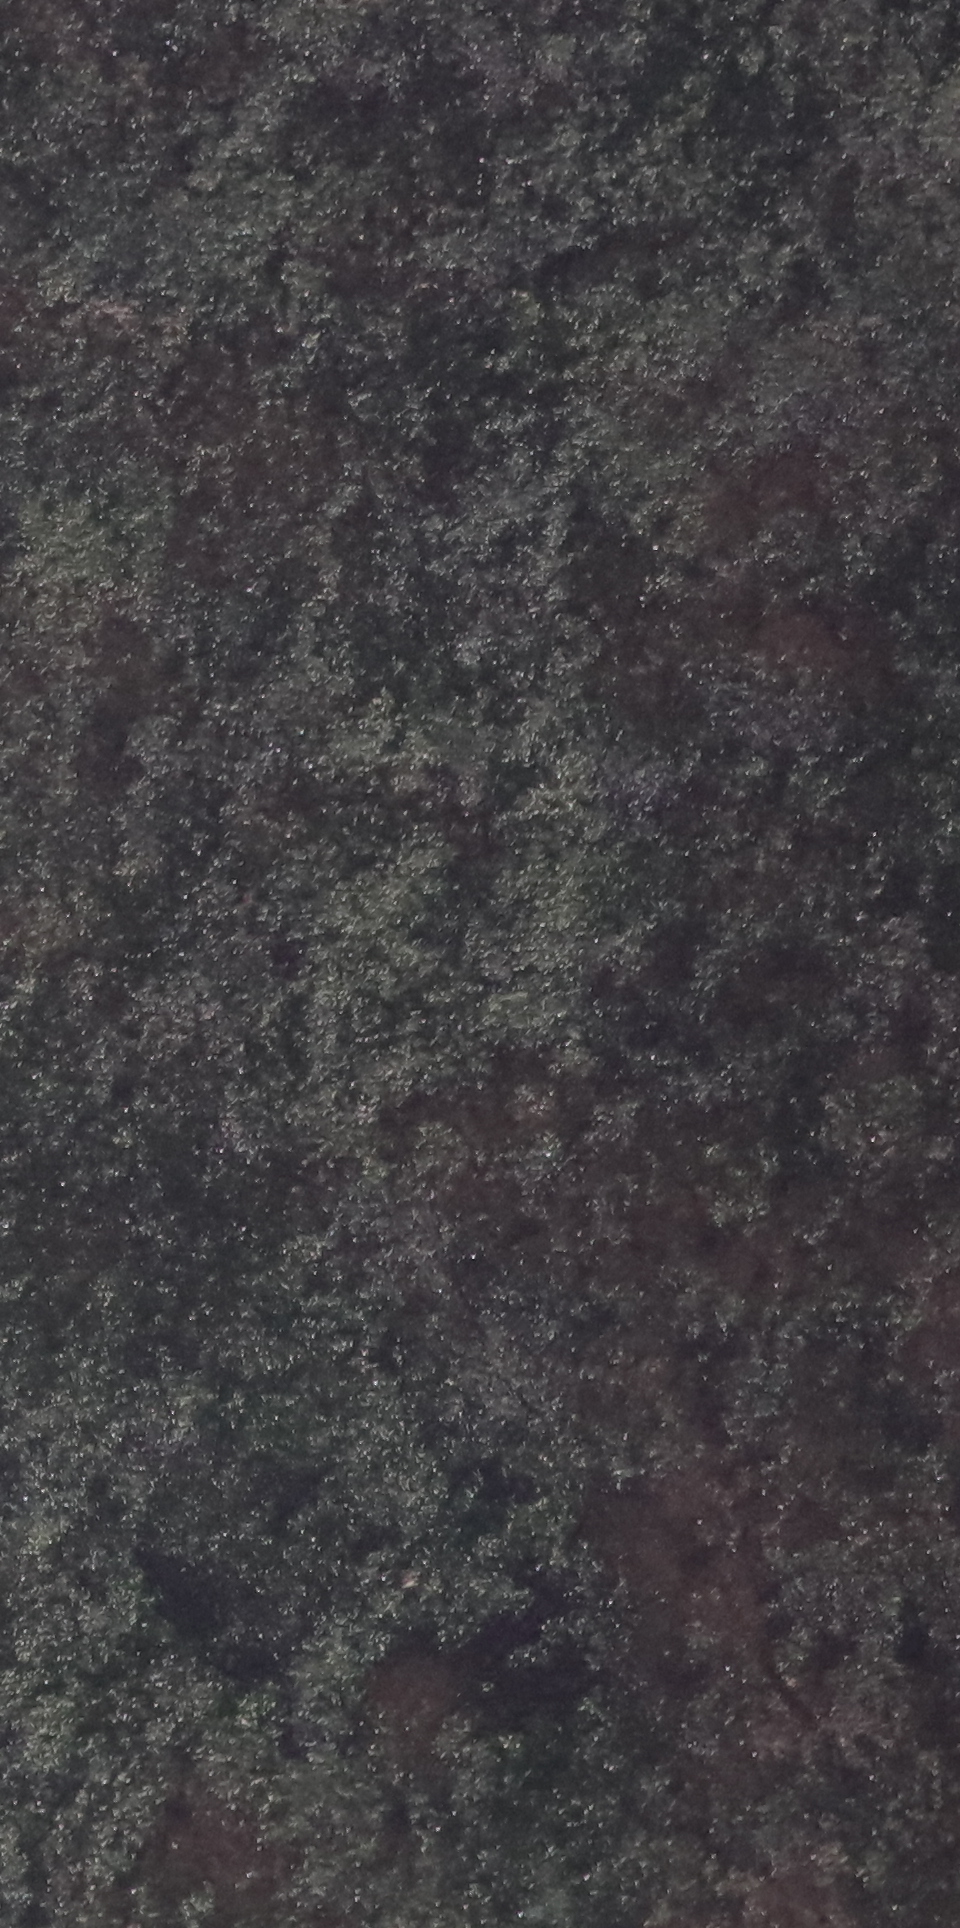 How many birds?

0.